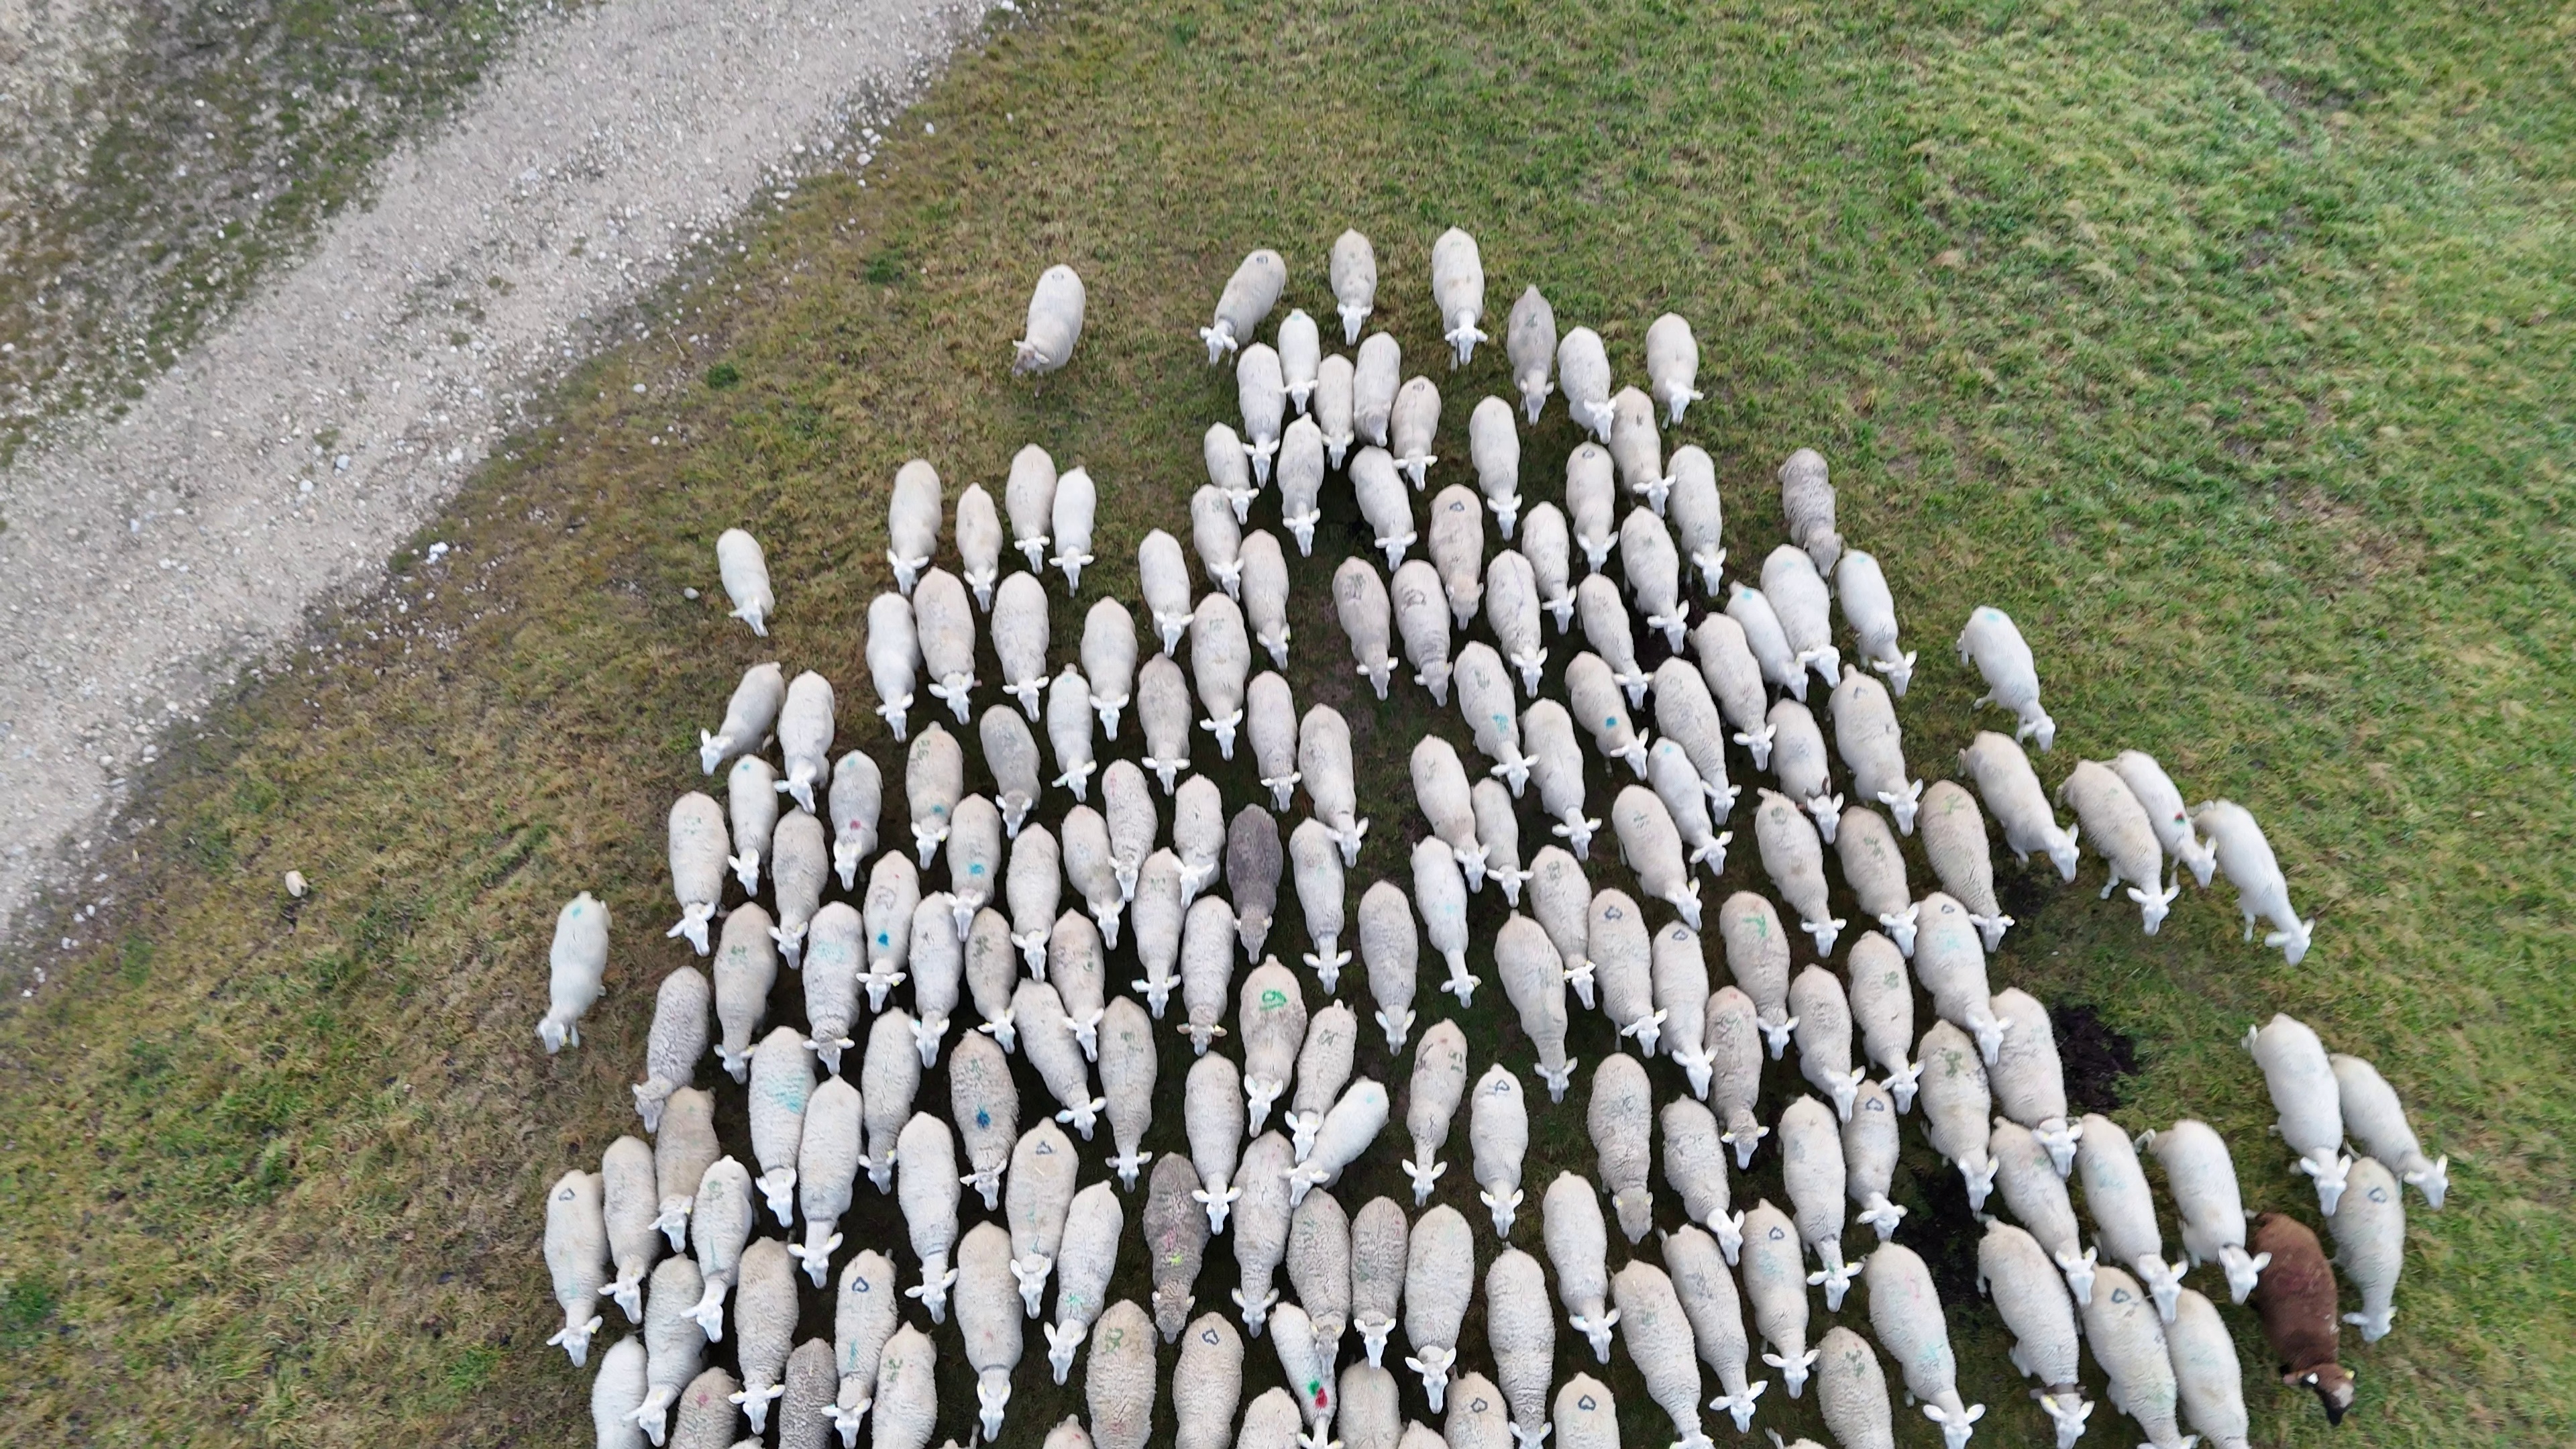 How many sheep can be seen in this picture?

164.